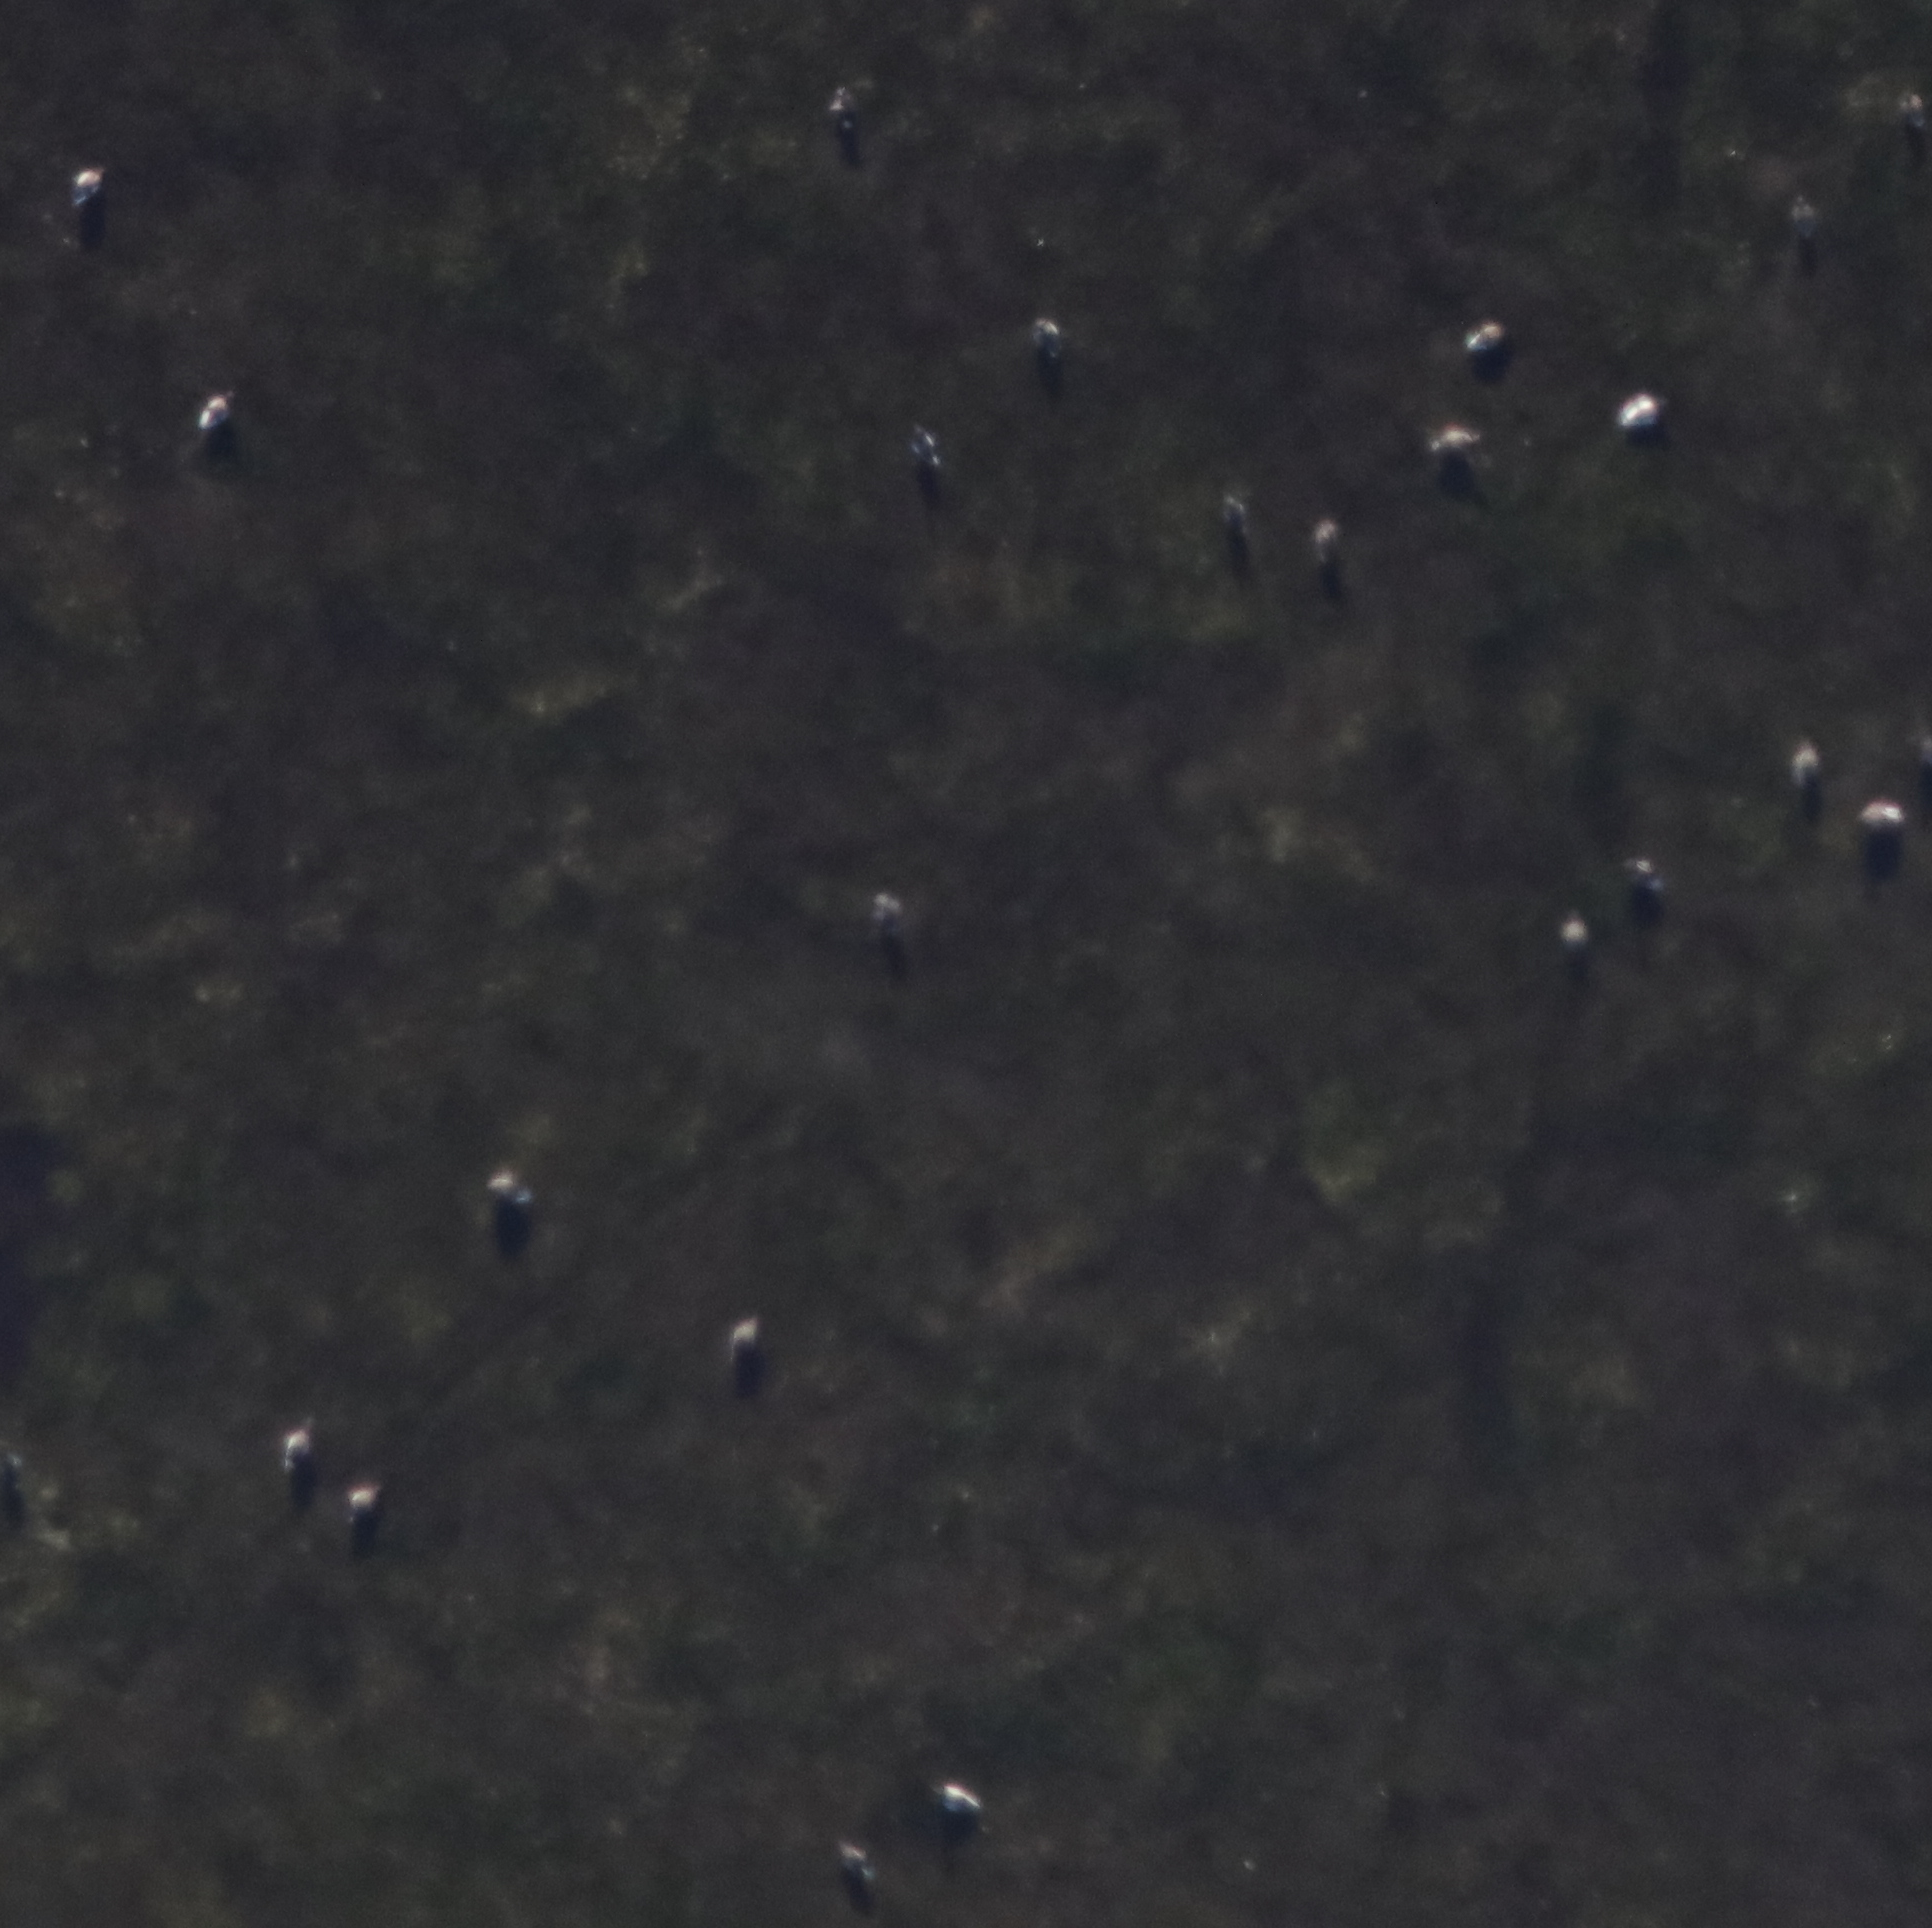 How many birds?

24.